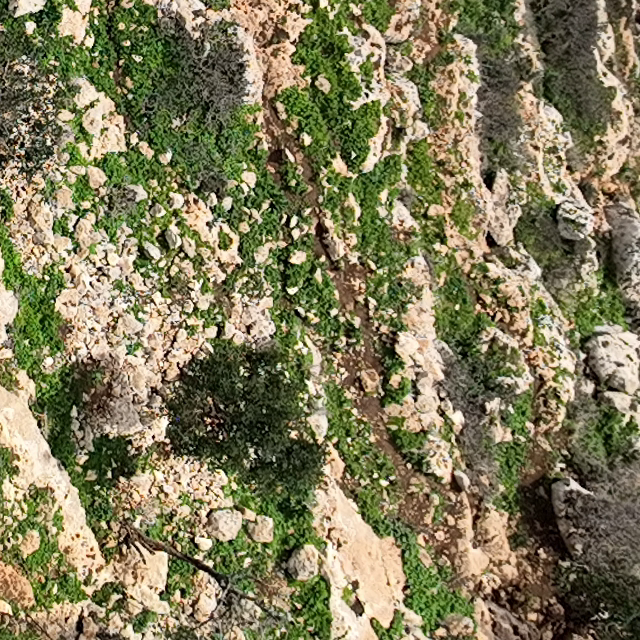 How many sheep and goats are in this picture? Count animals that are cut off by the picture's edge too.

0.